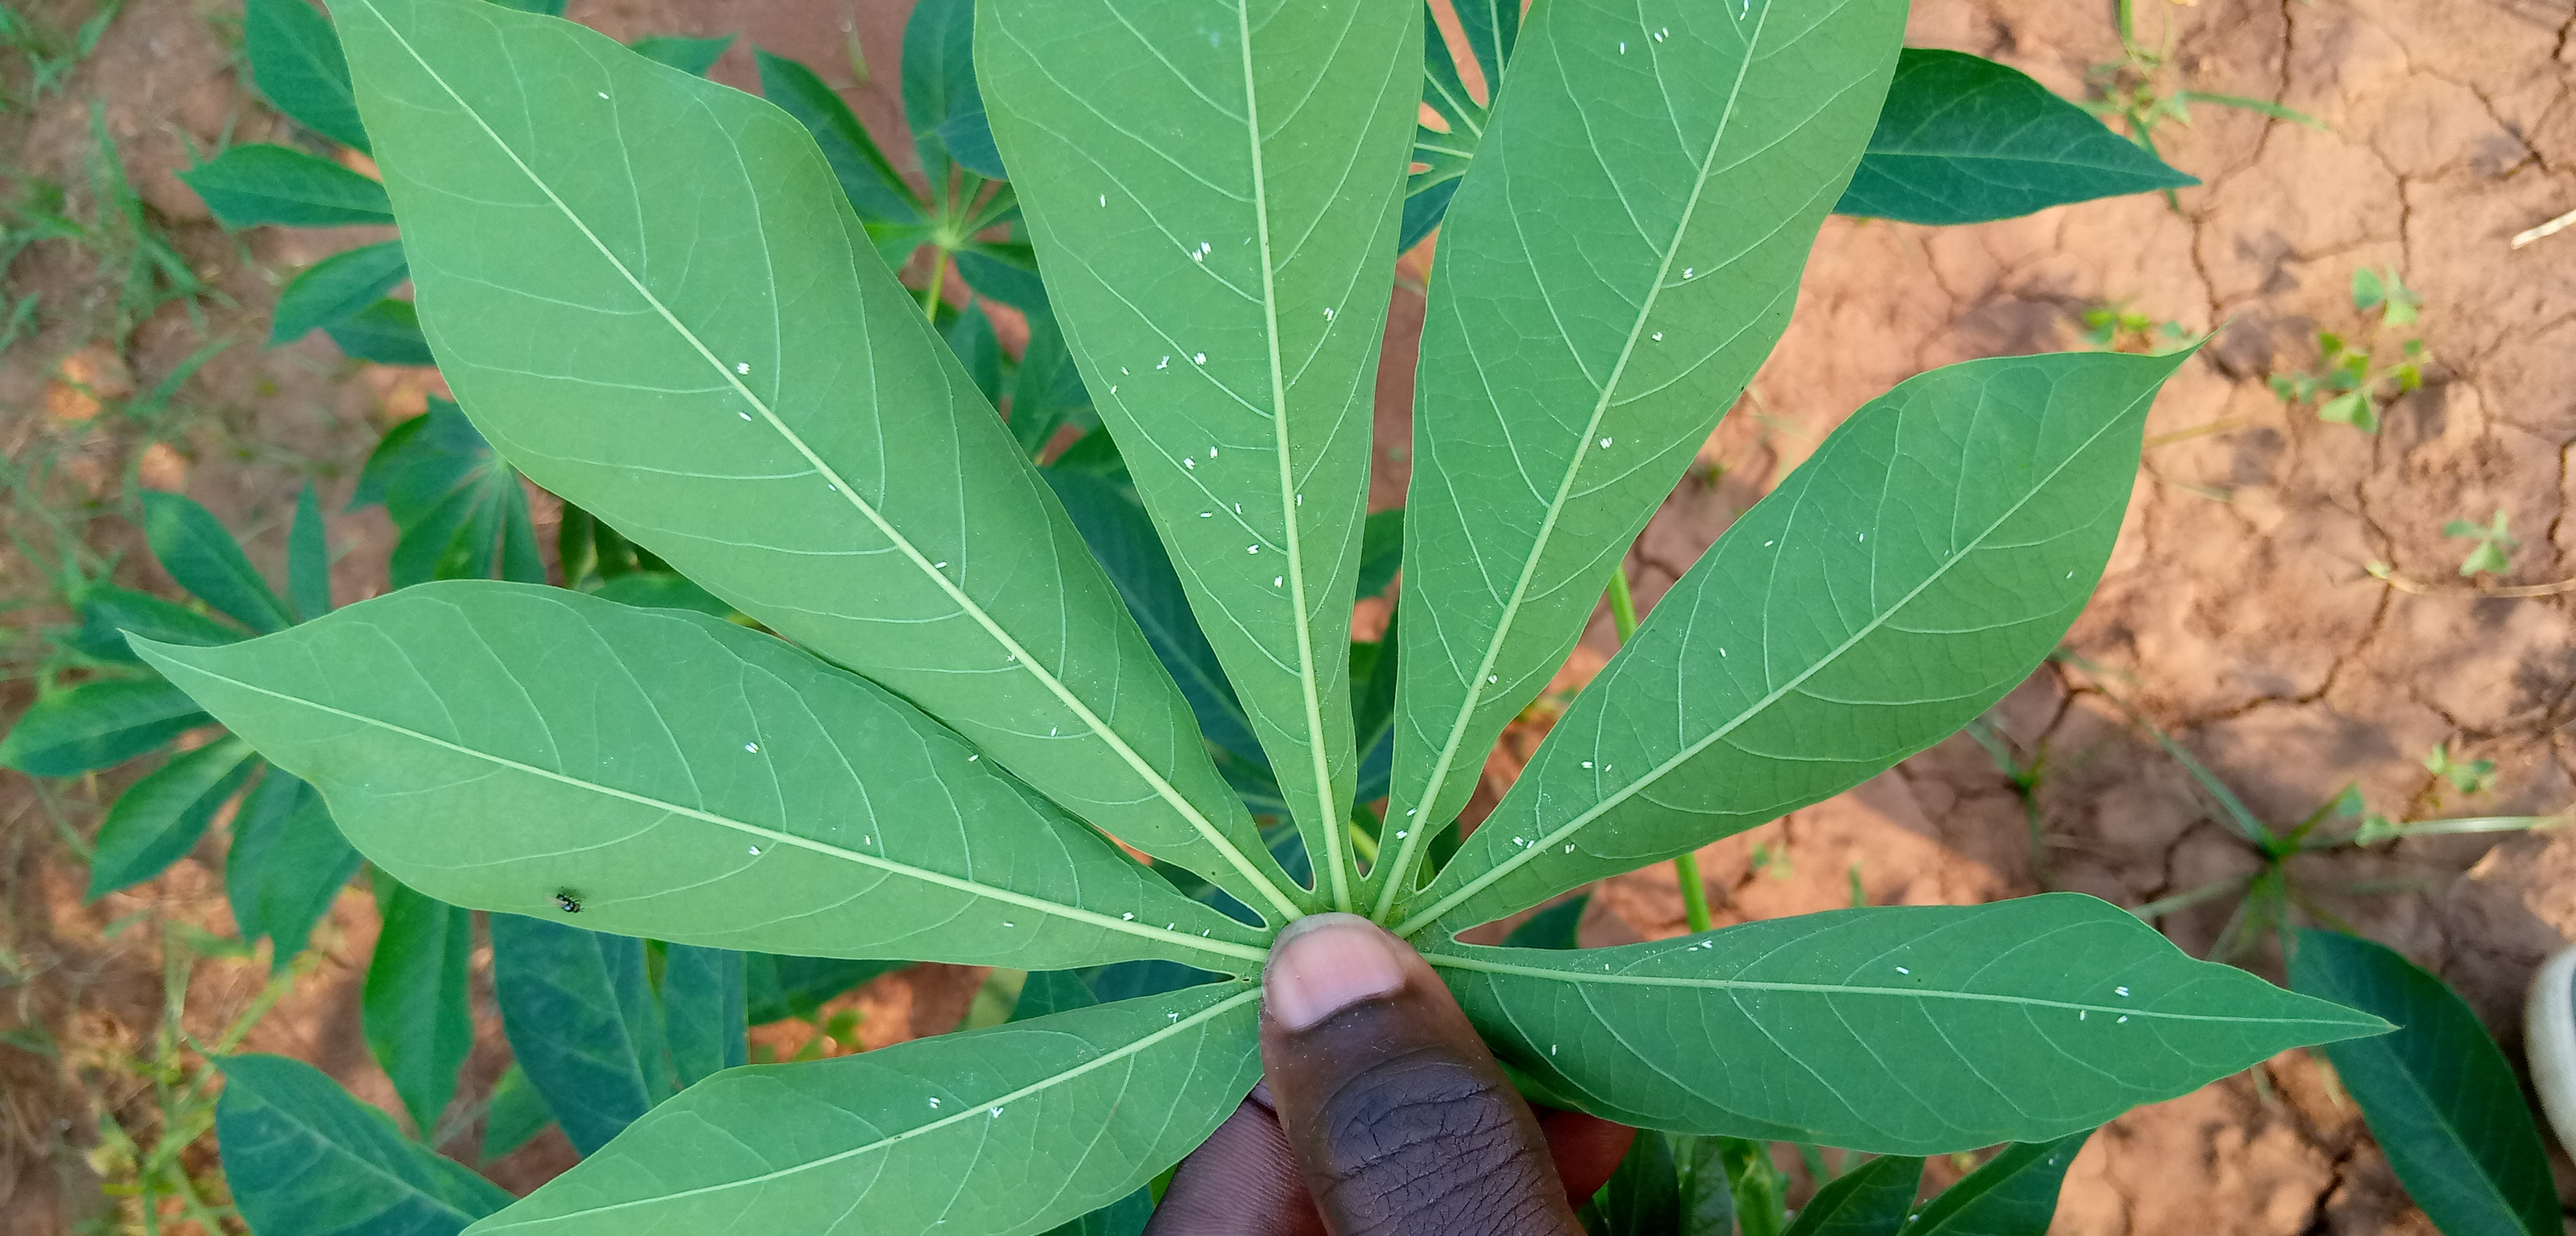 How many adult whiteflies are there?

62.